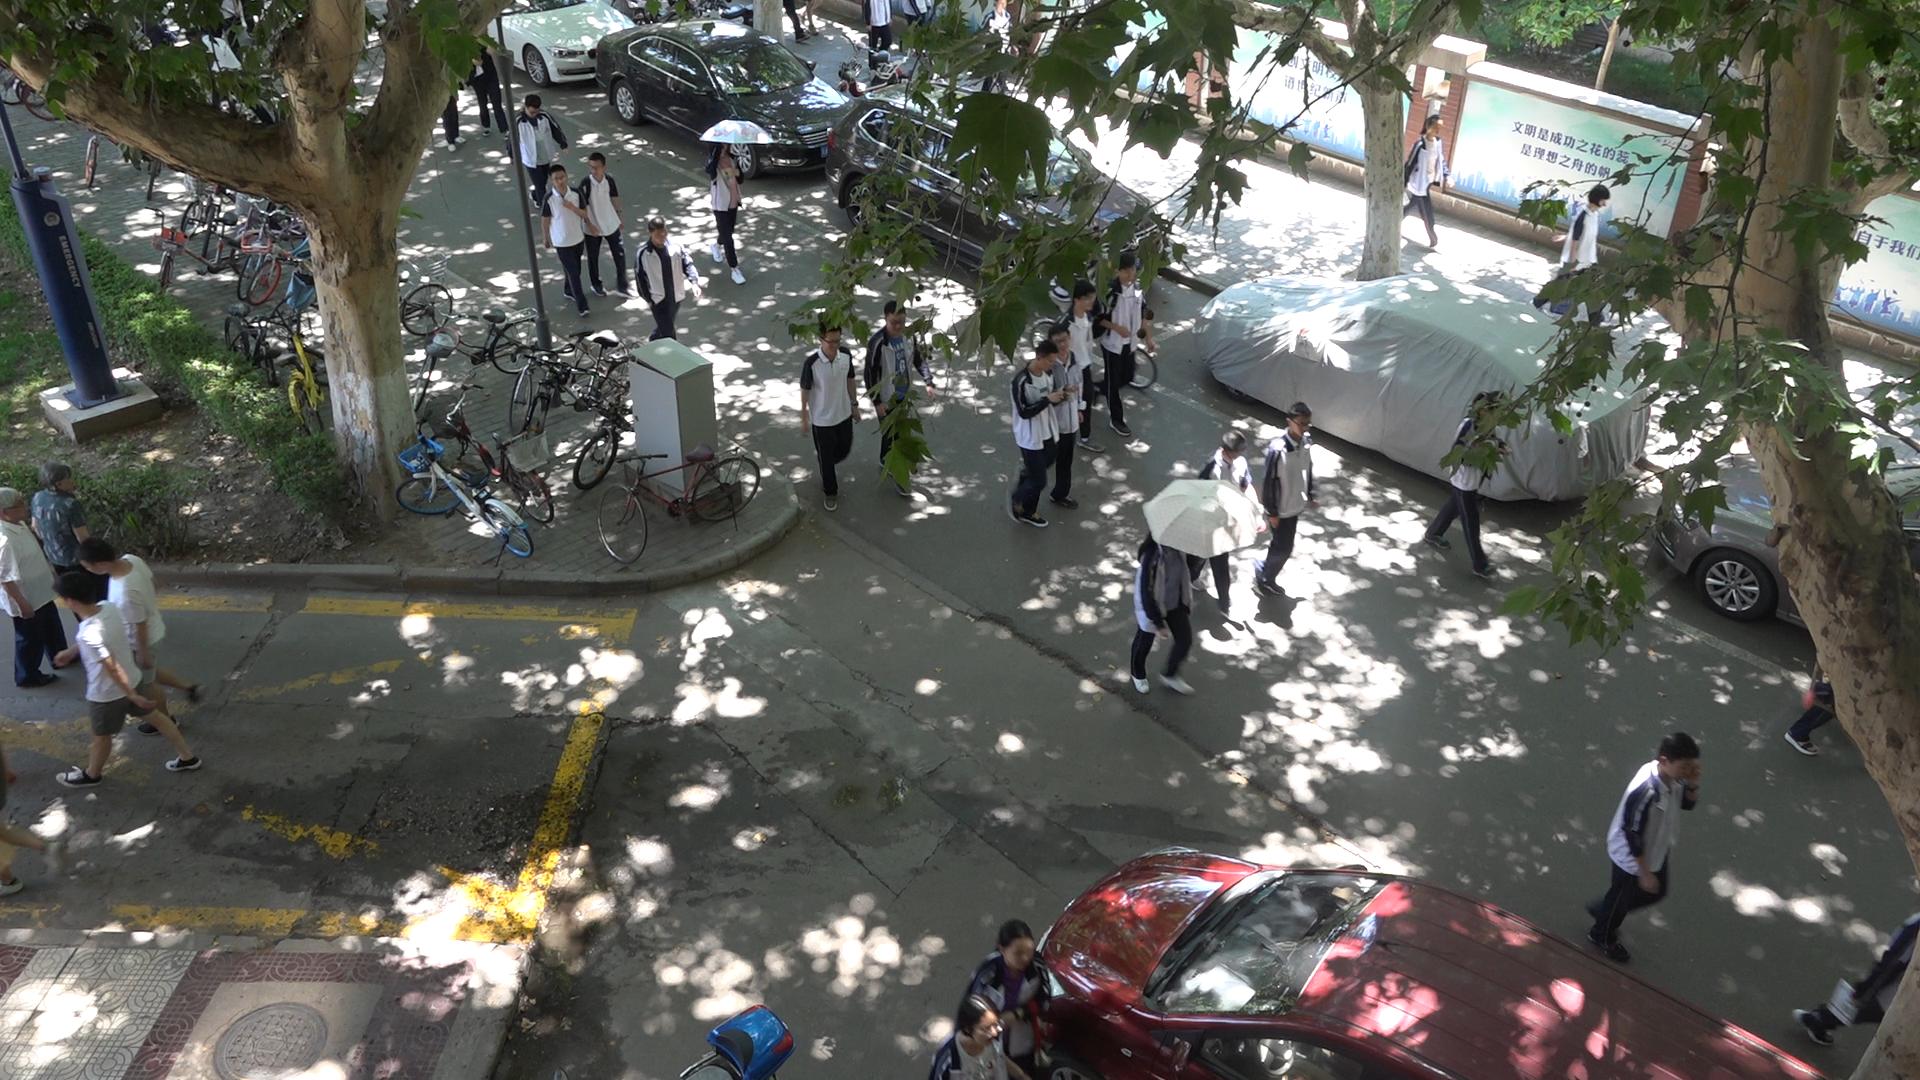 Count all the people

23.